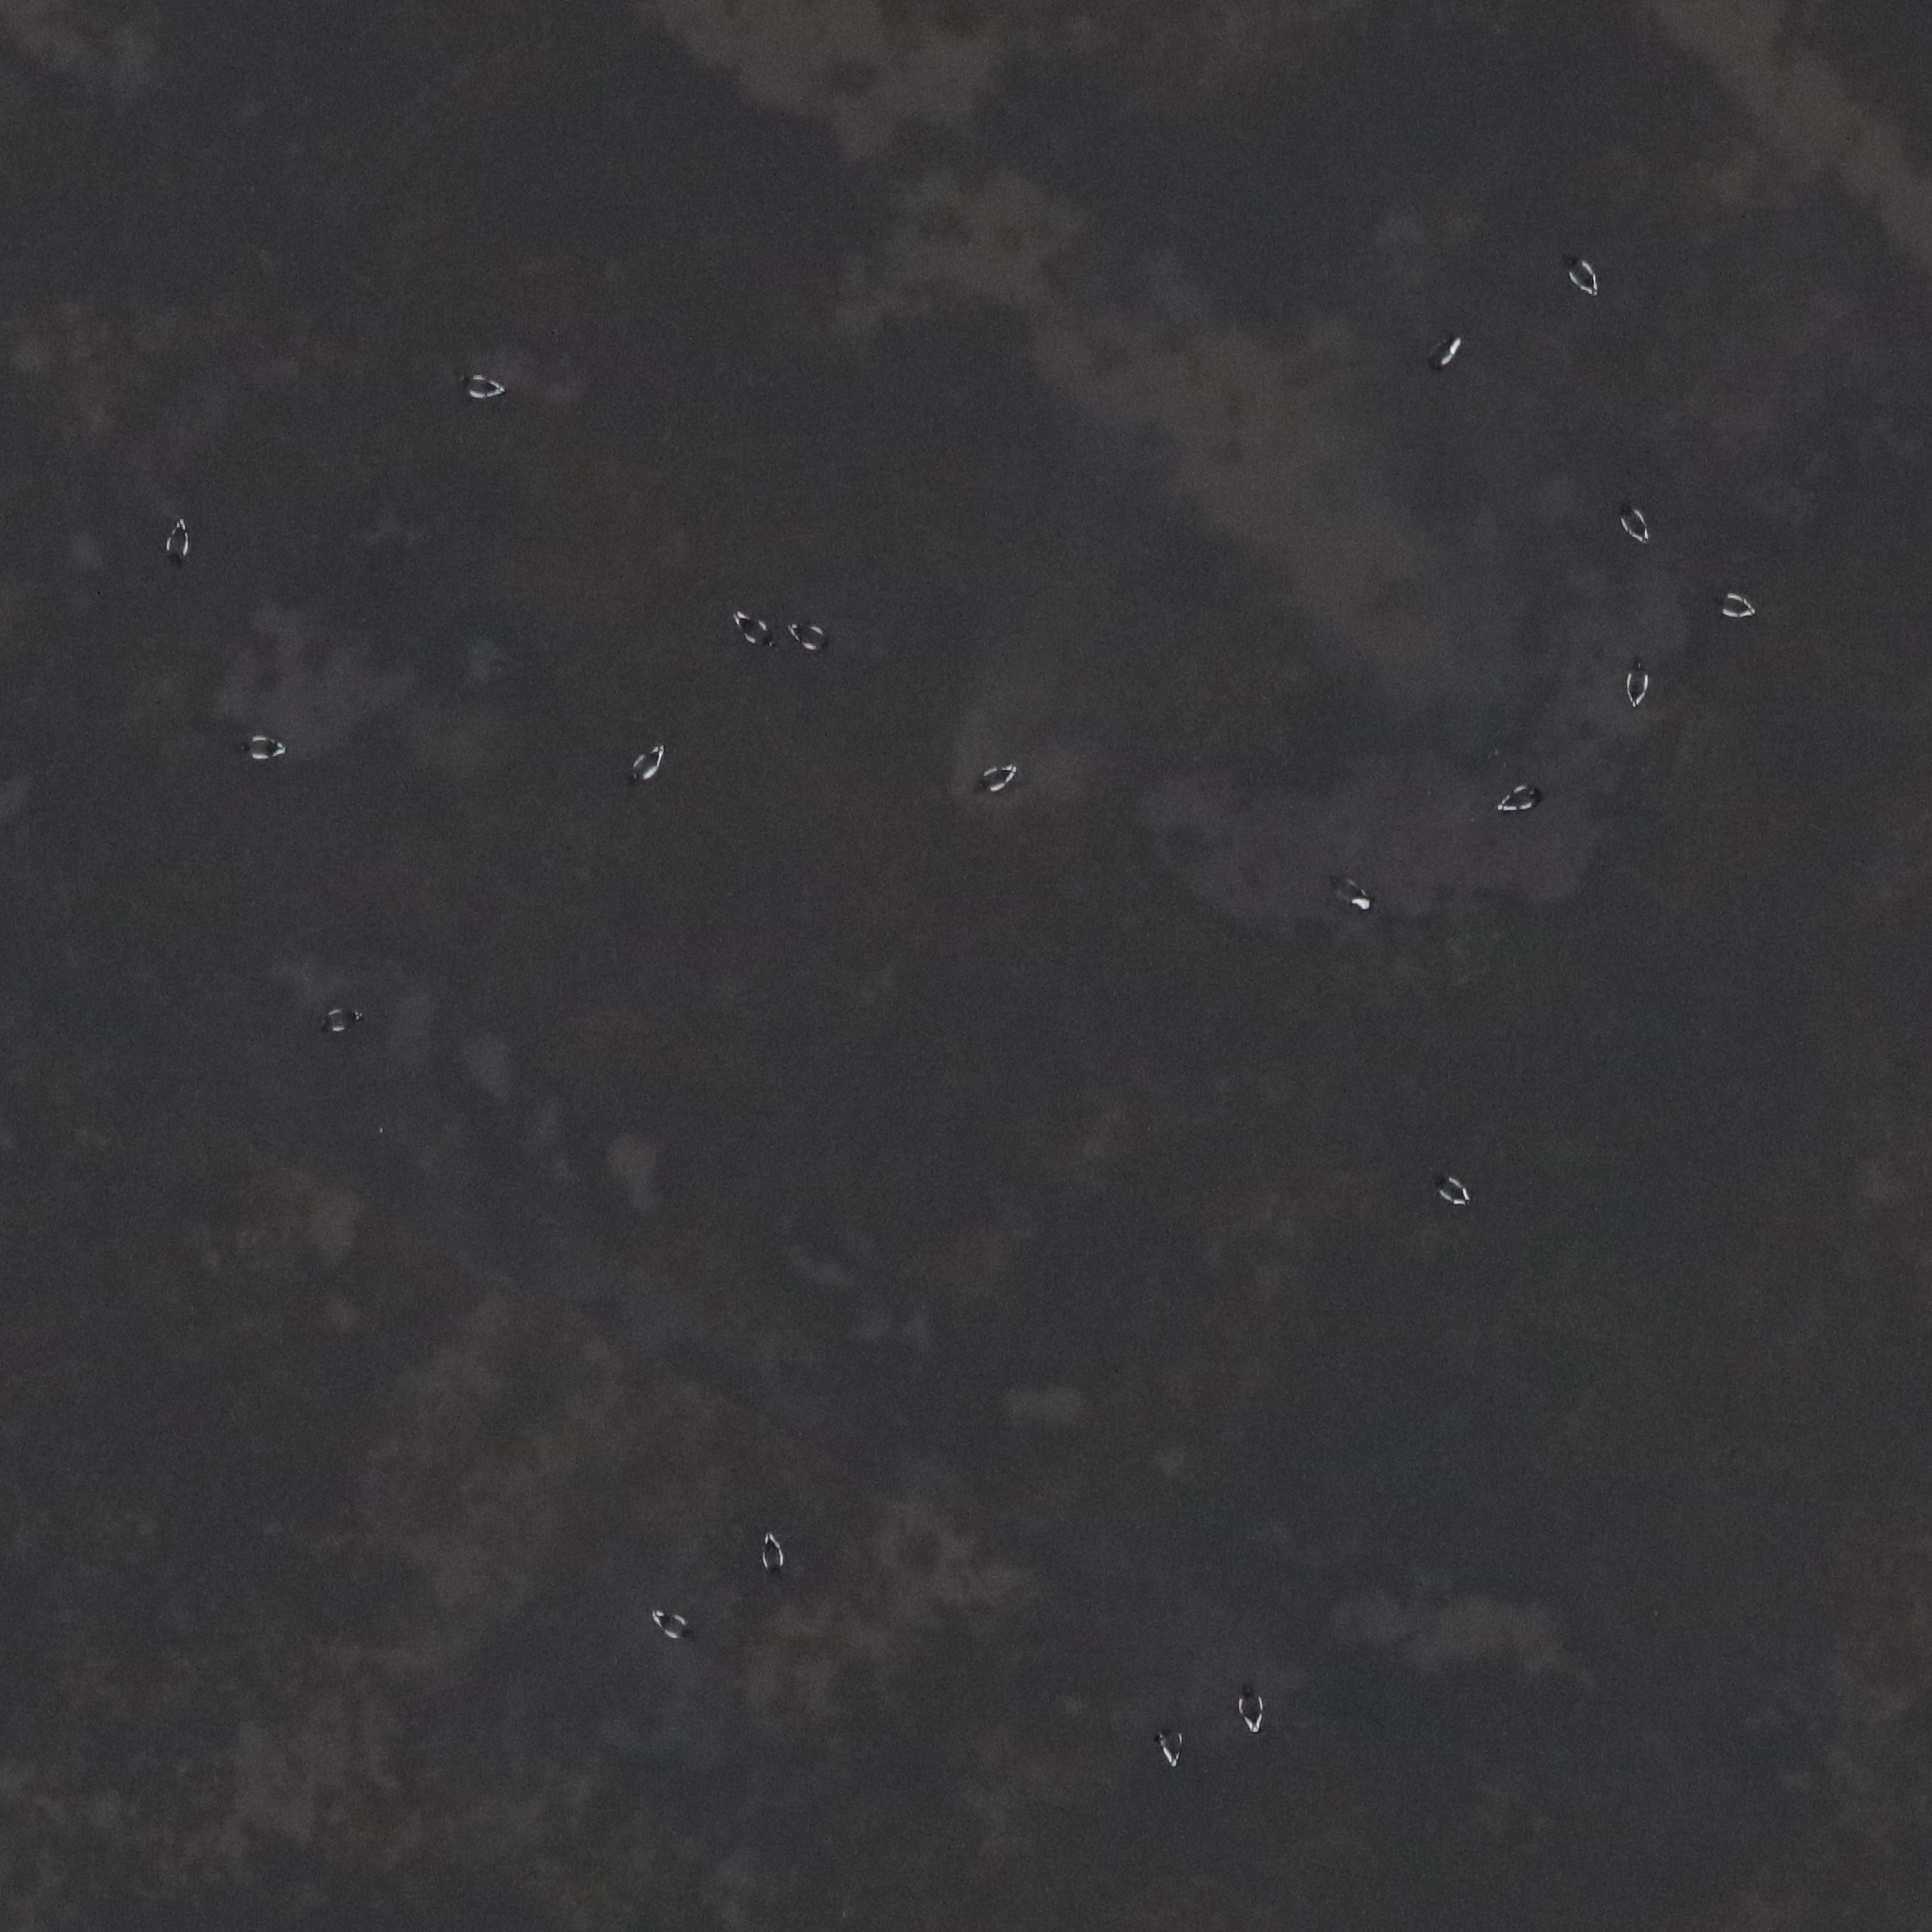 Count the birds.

20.